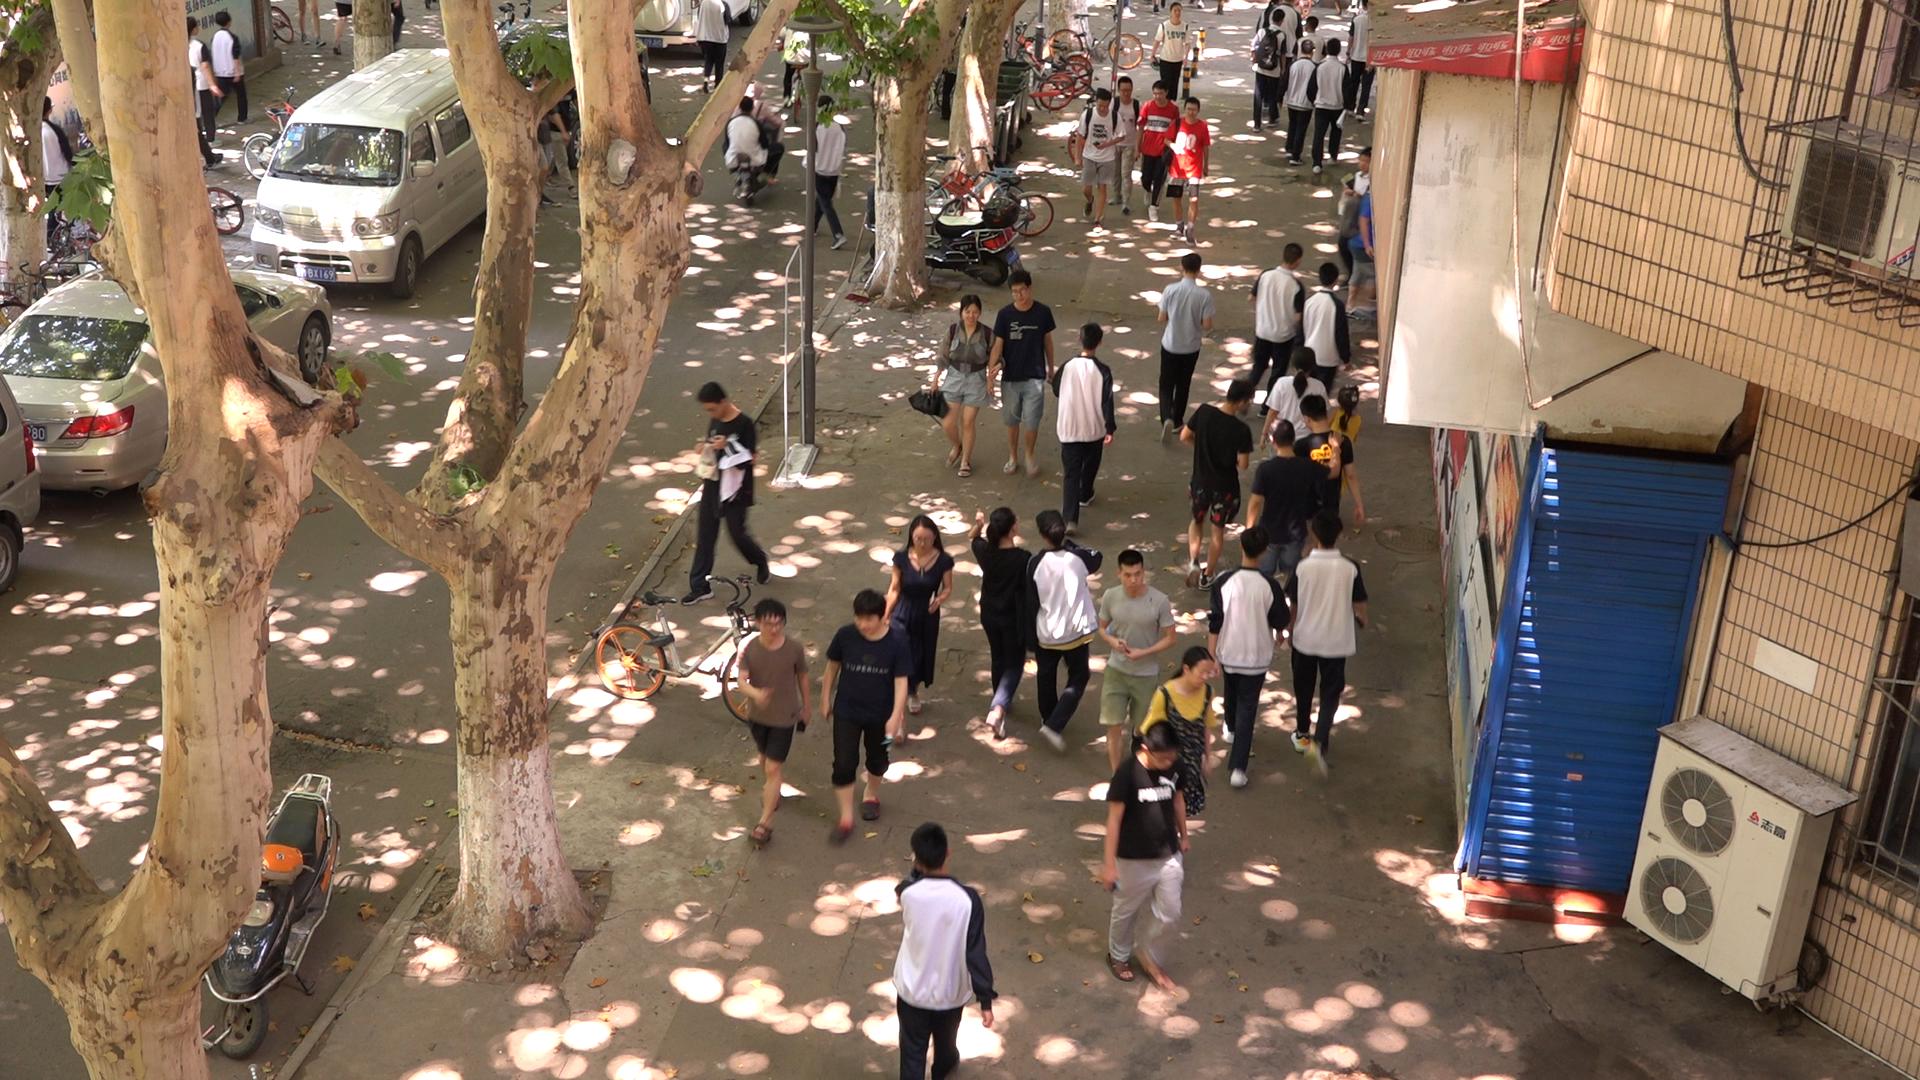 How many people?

43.